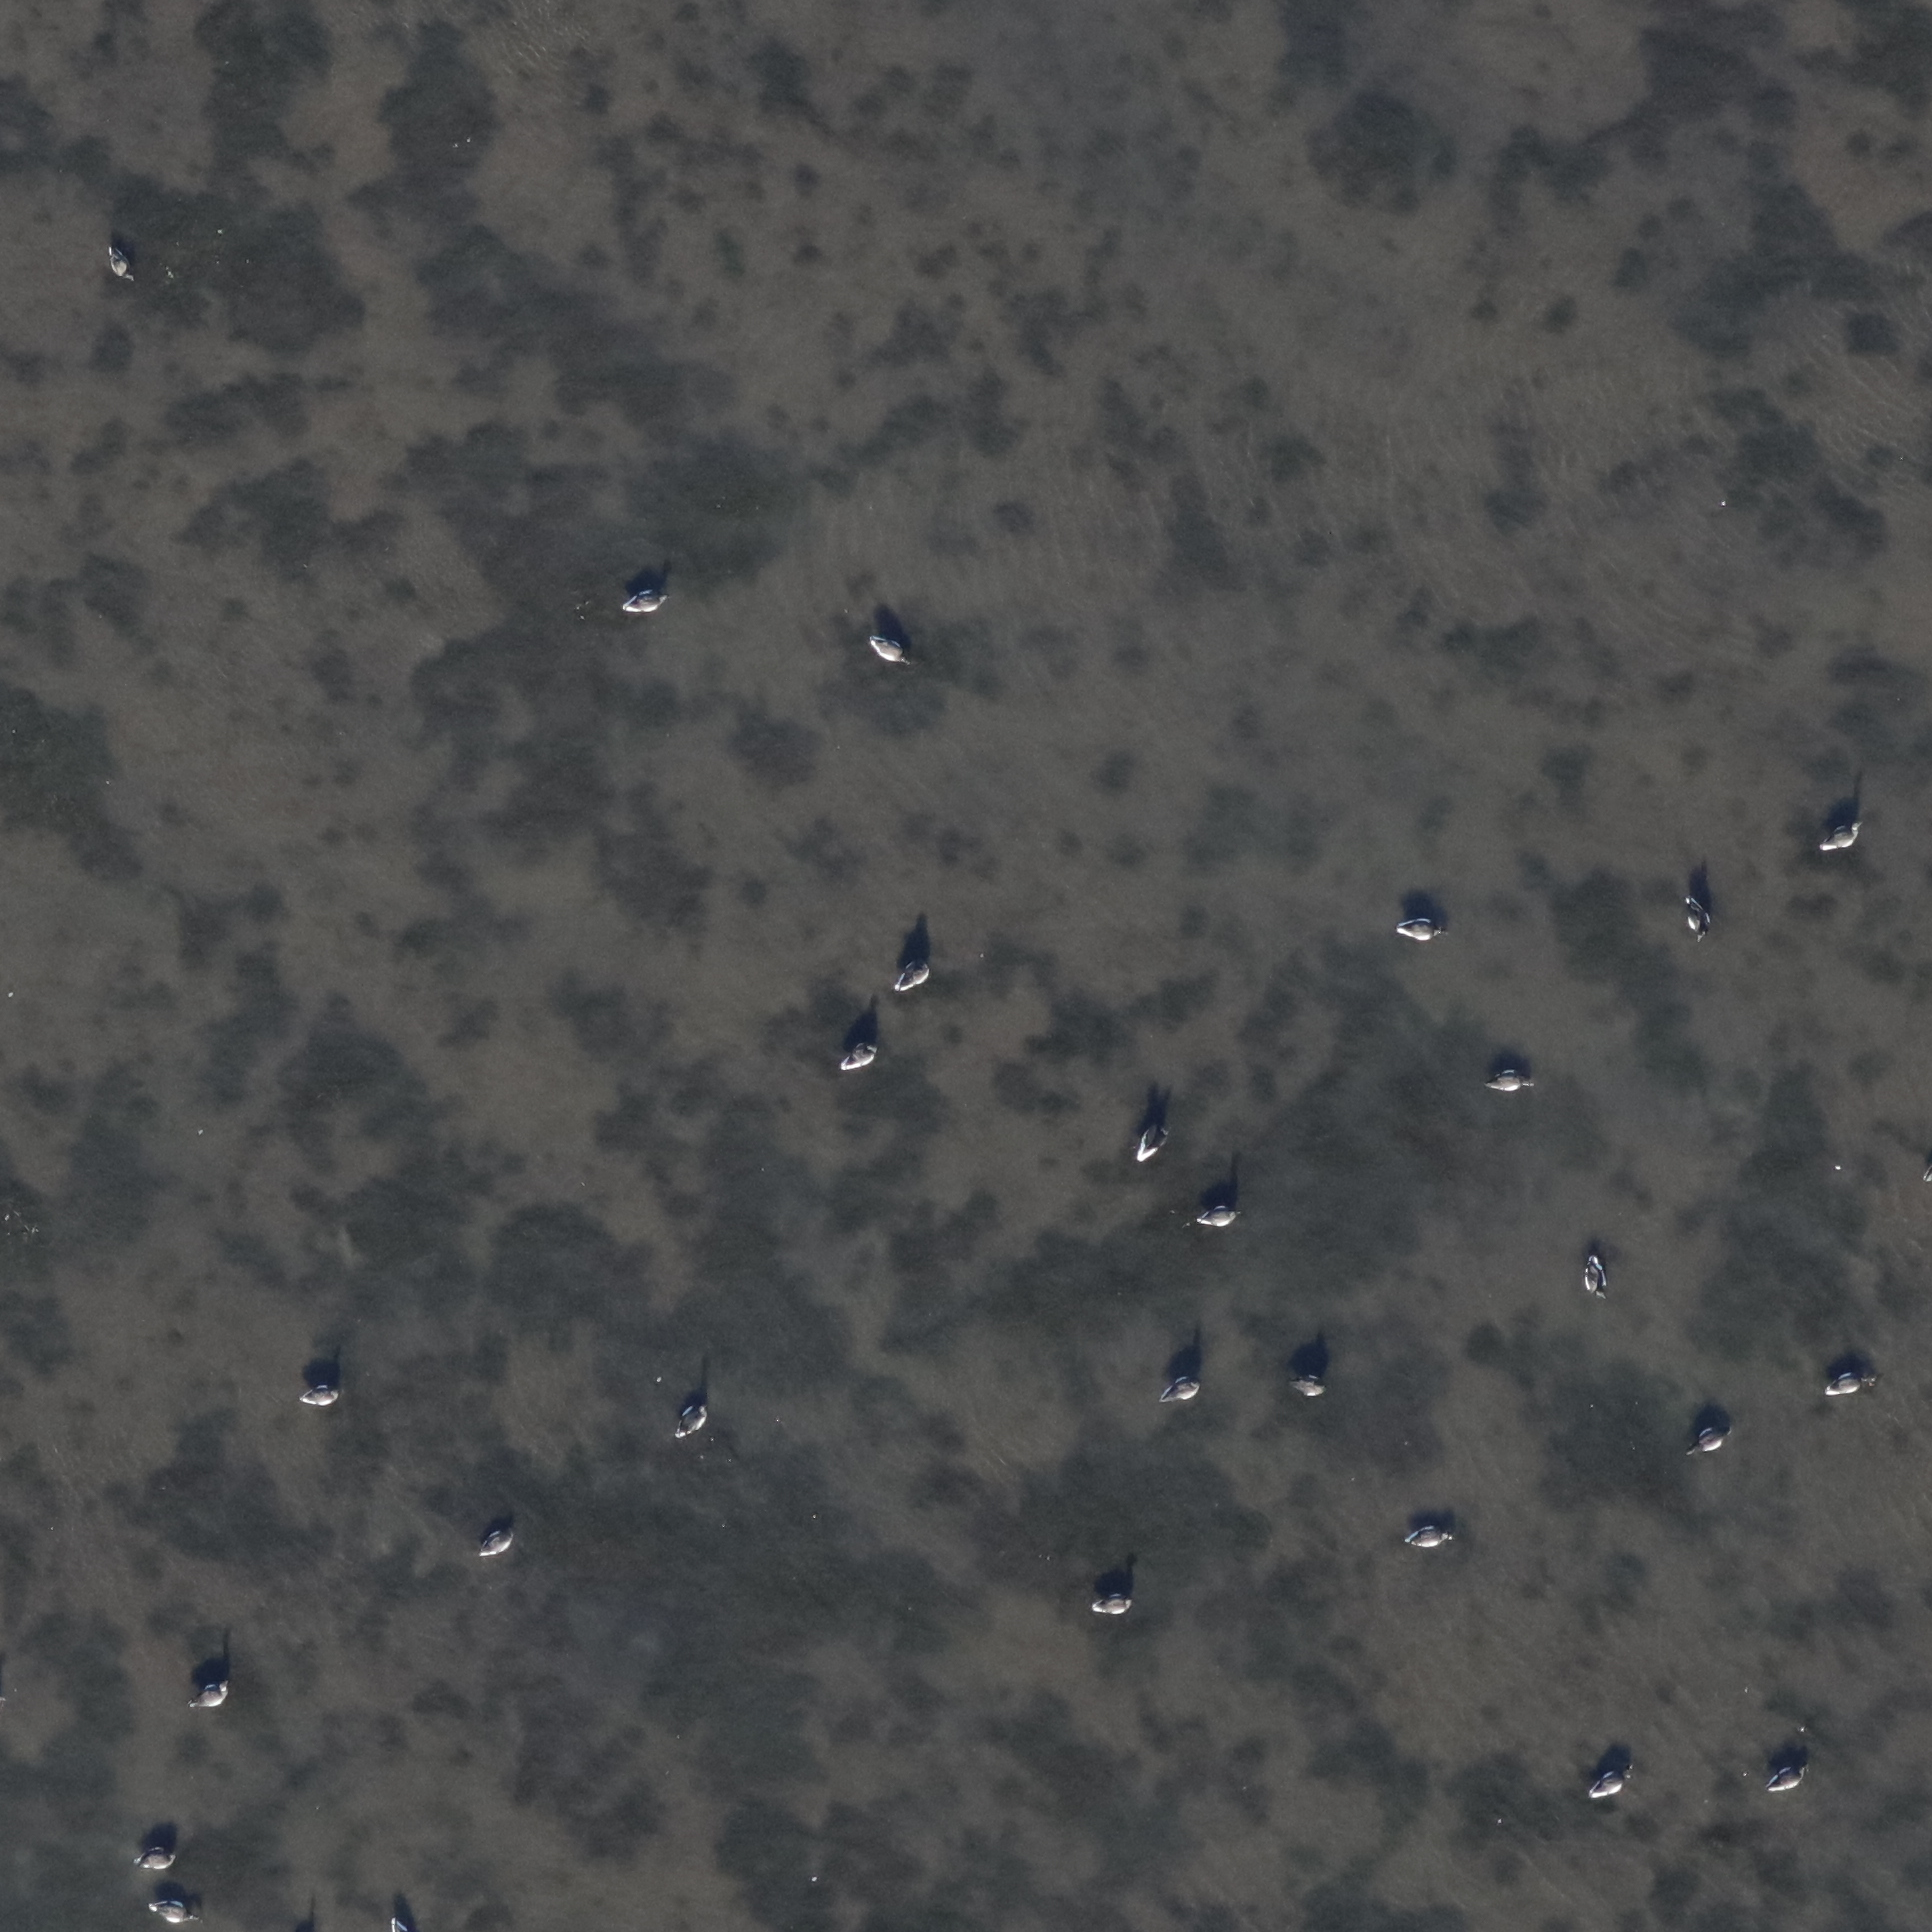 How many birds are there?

26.